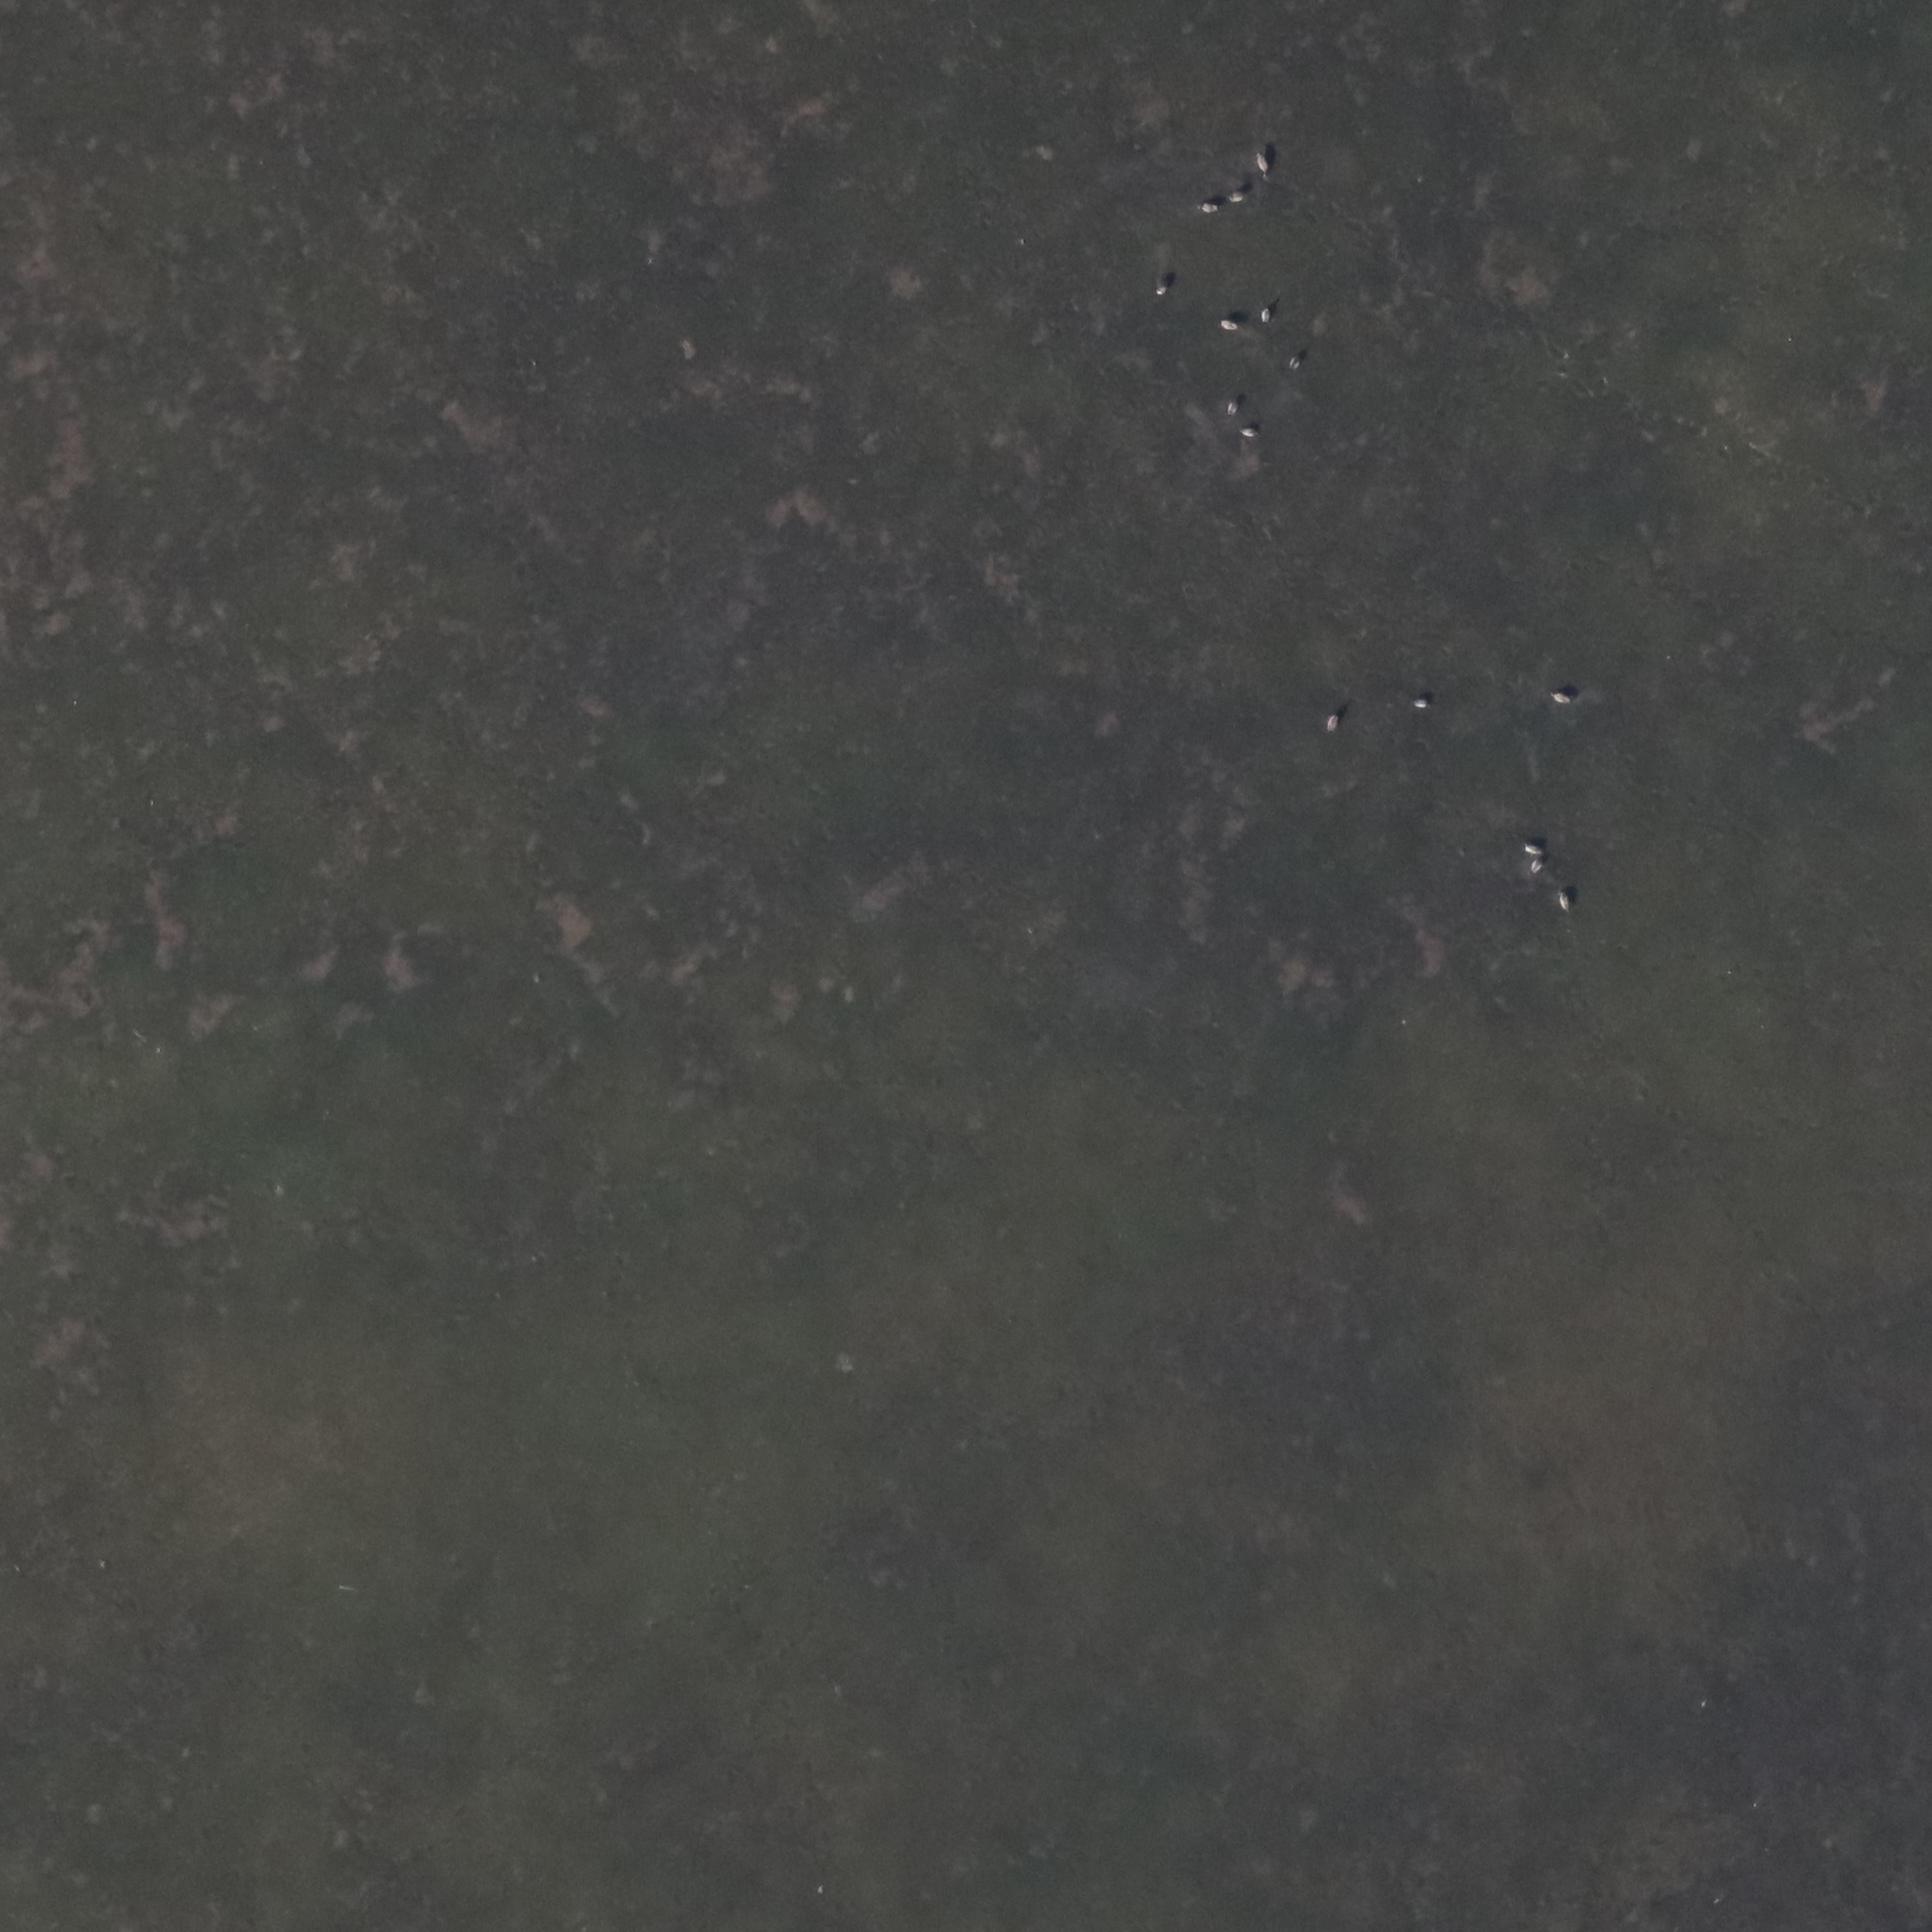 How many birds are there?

15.